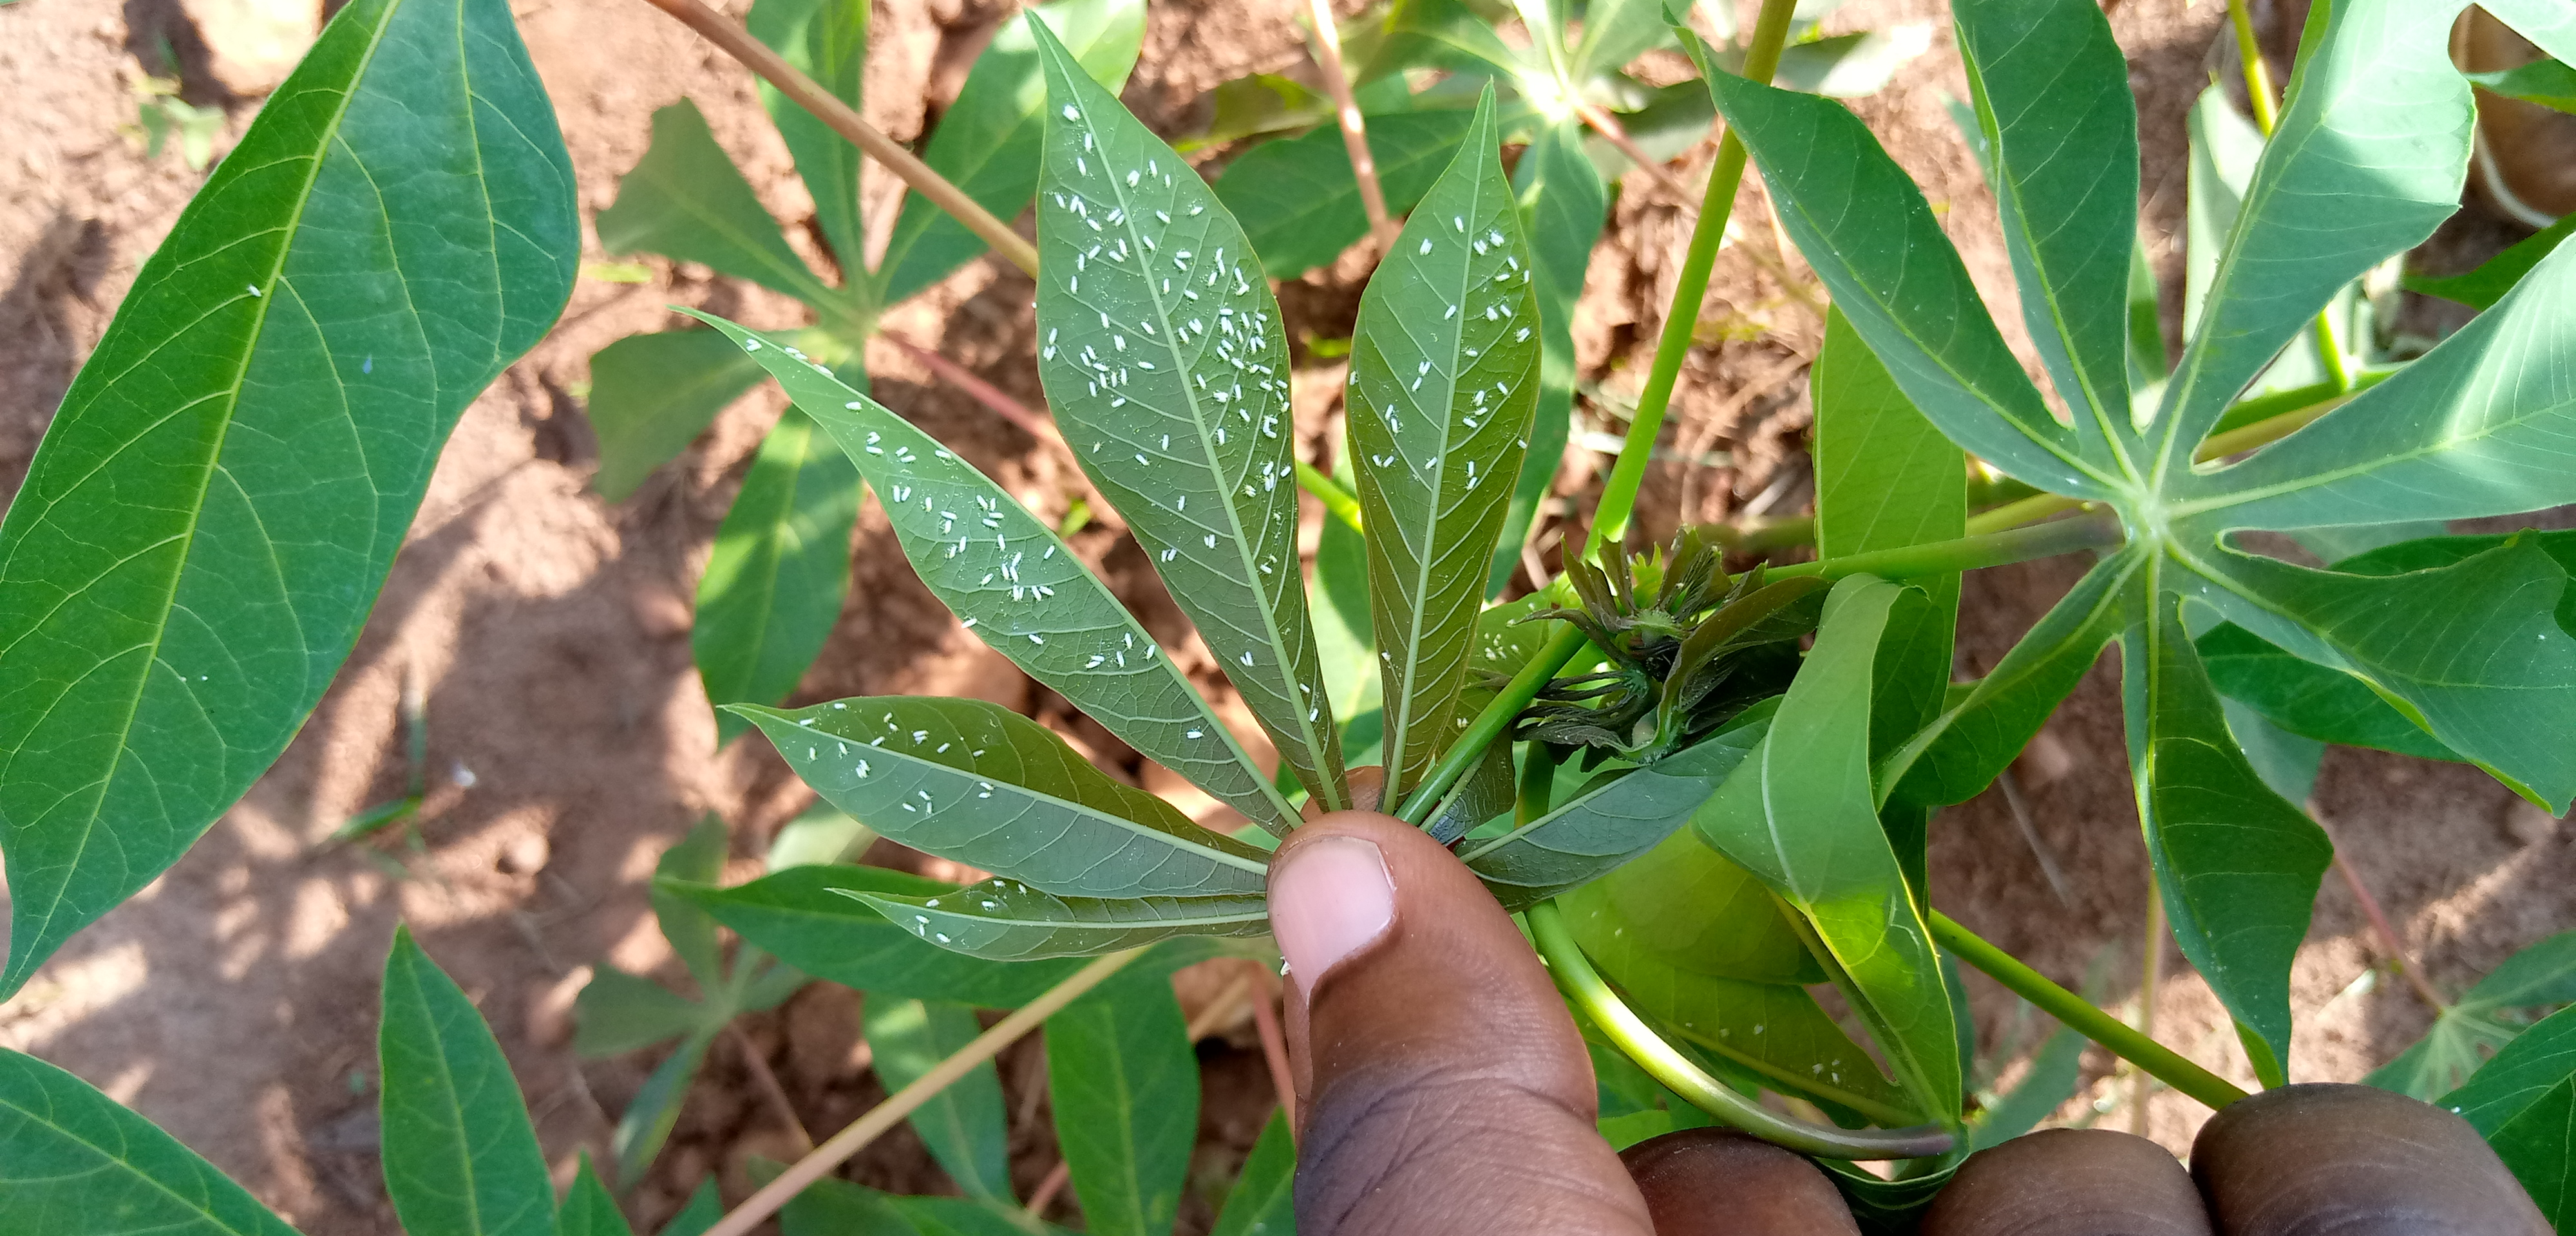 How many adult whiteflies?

205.